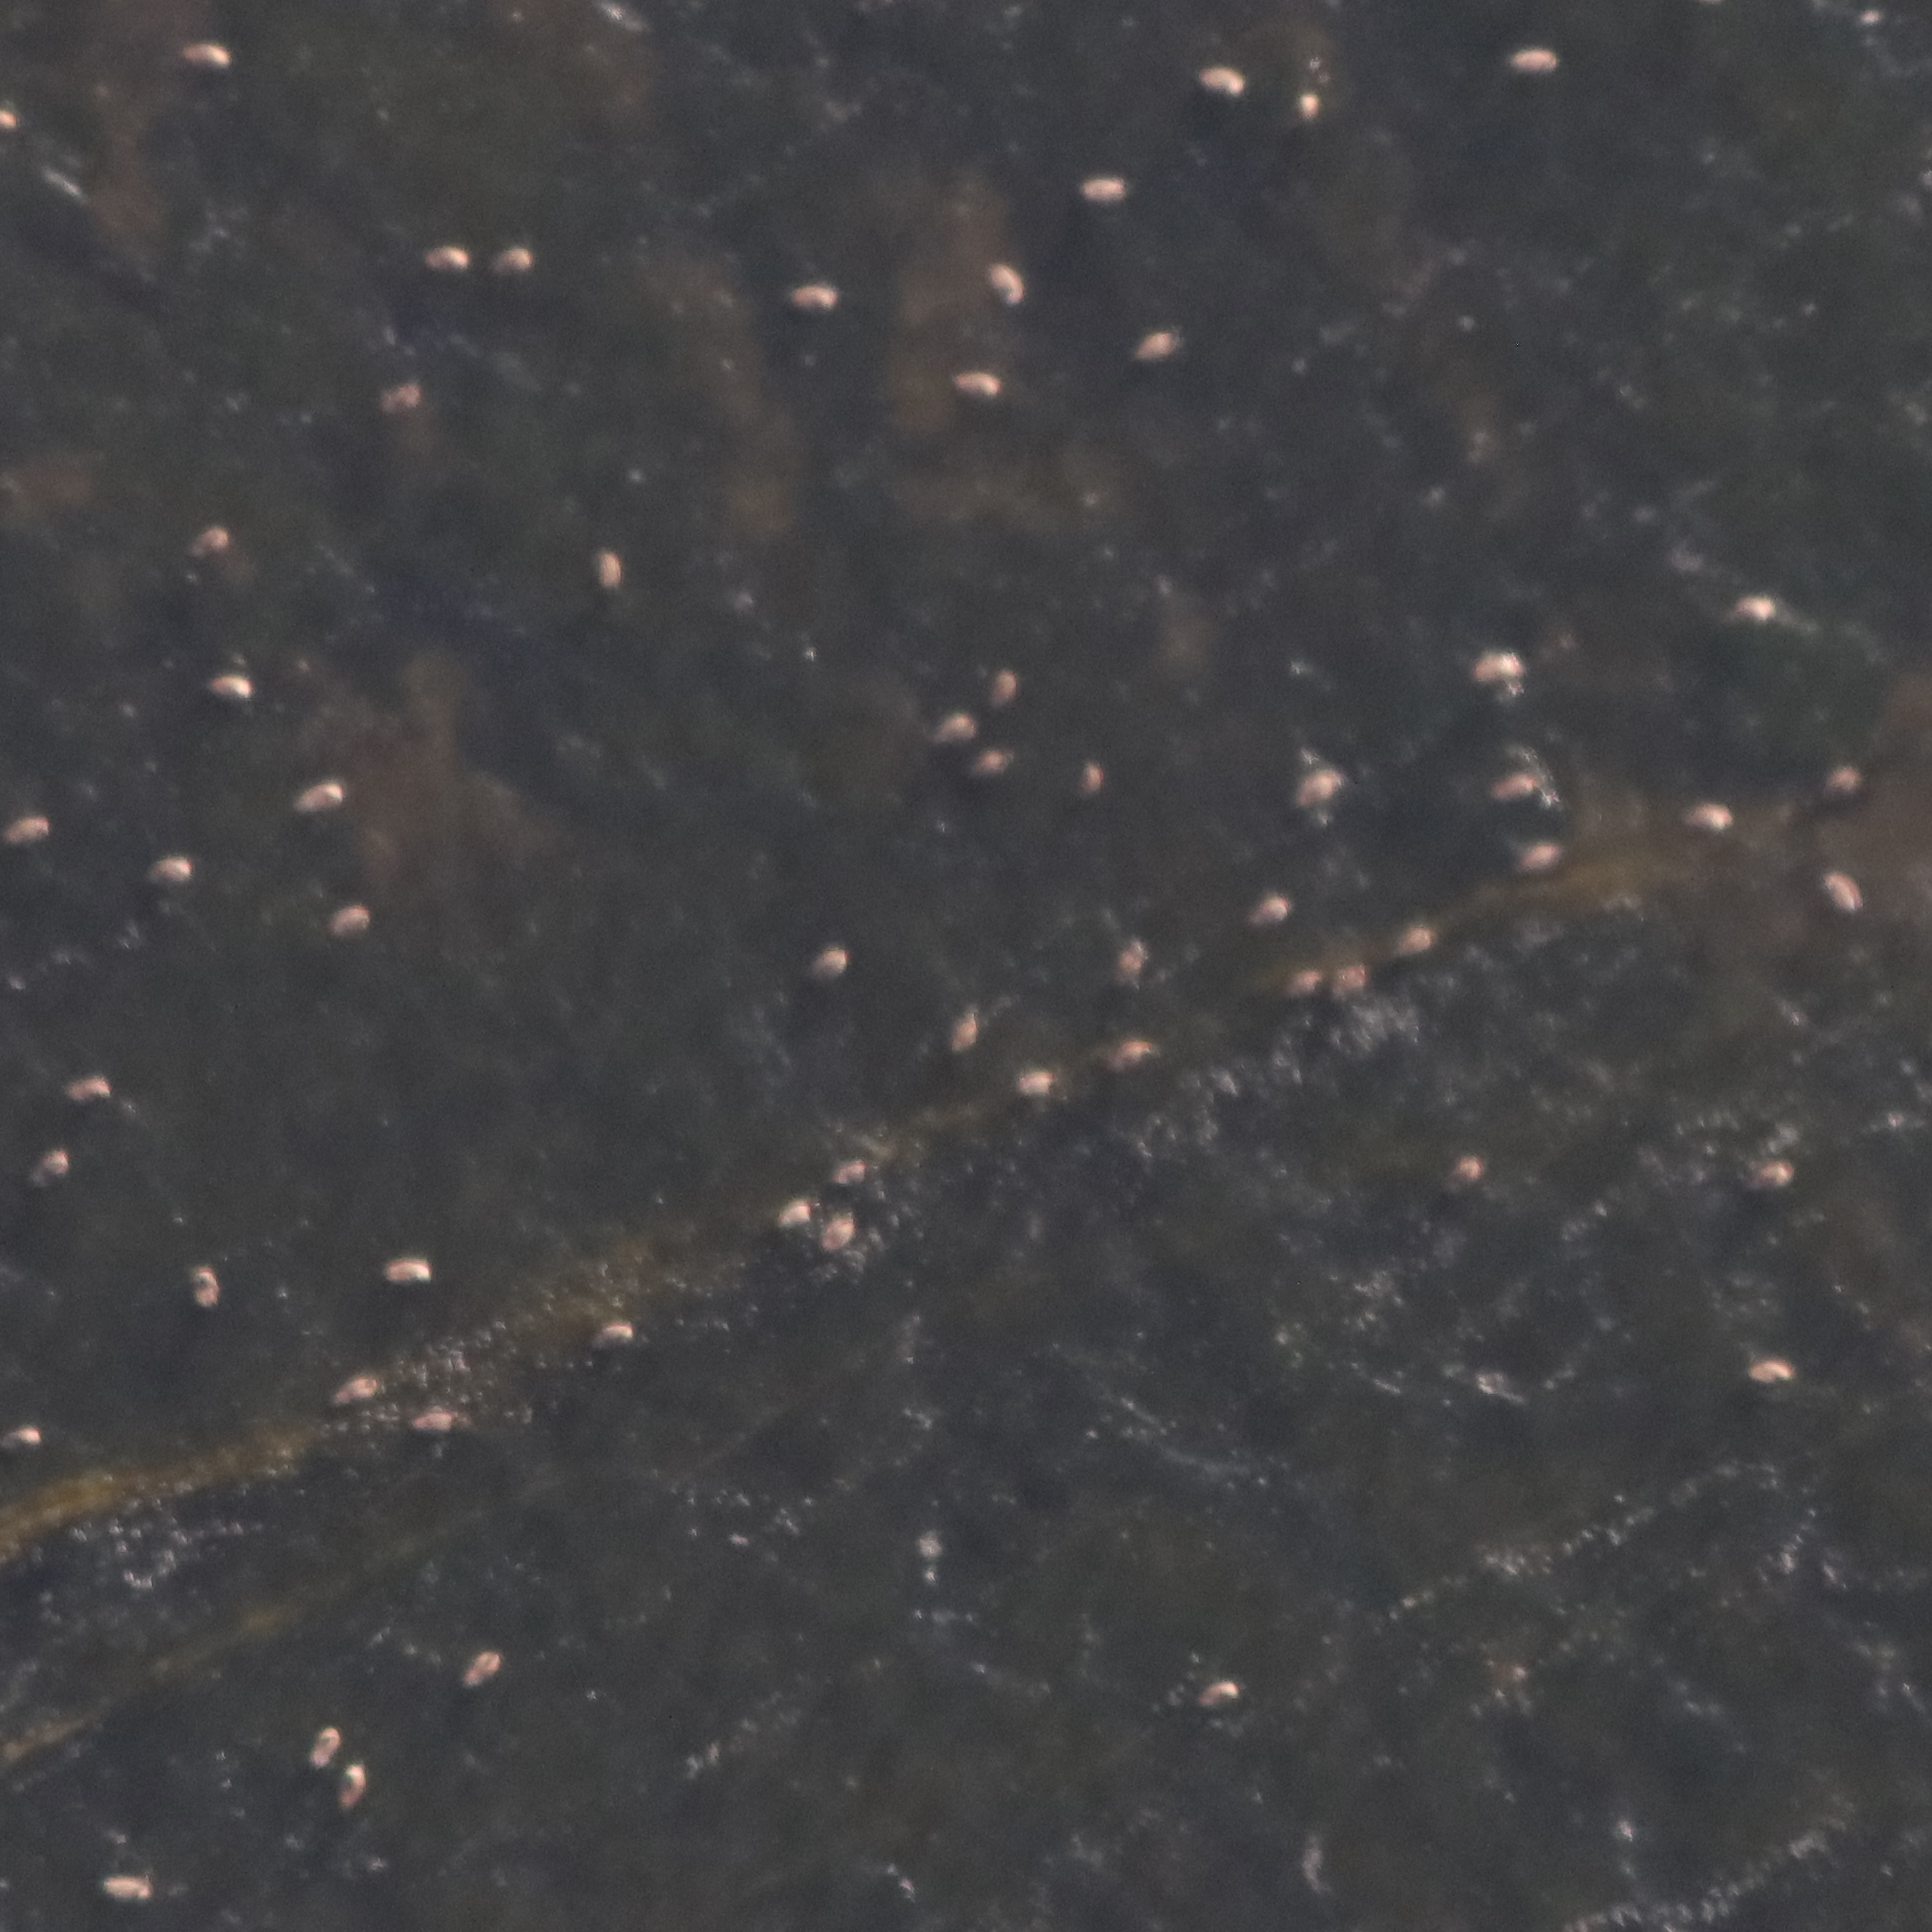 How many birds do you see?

59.